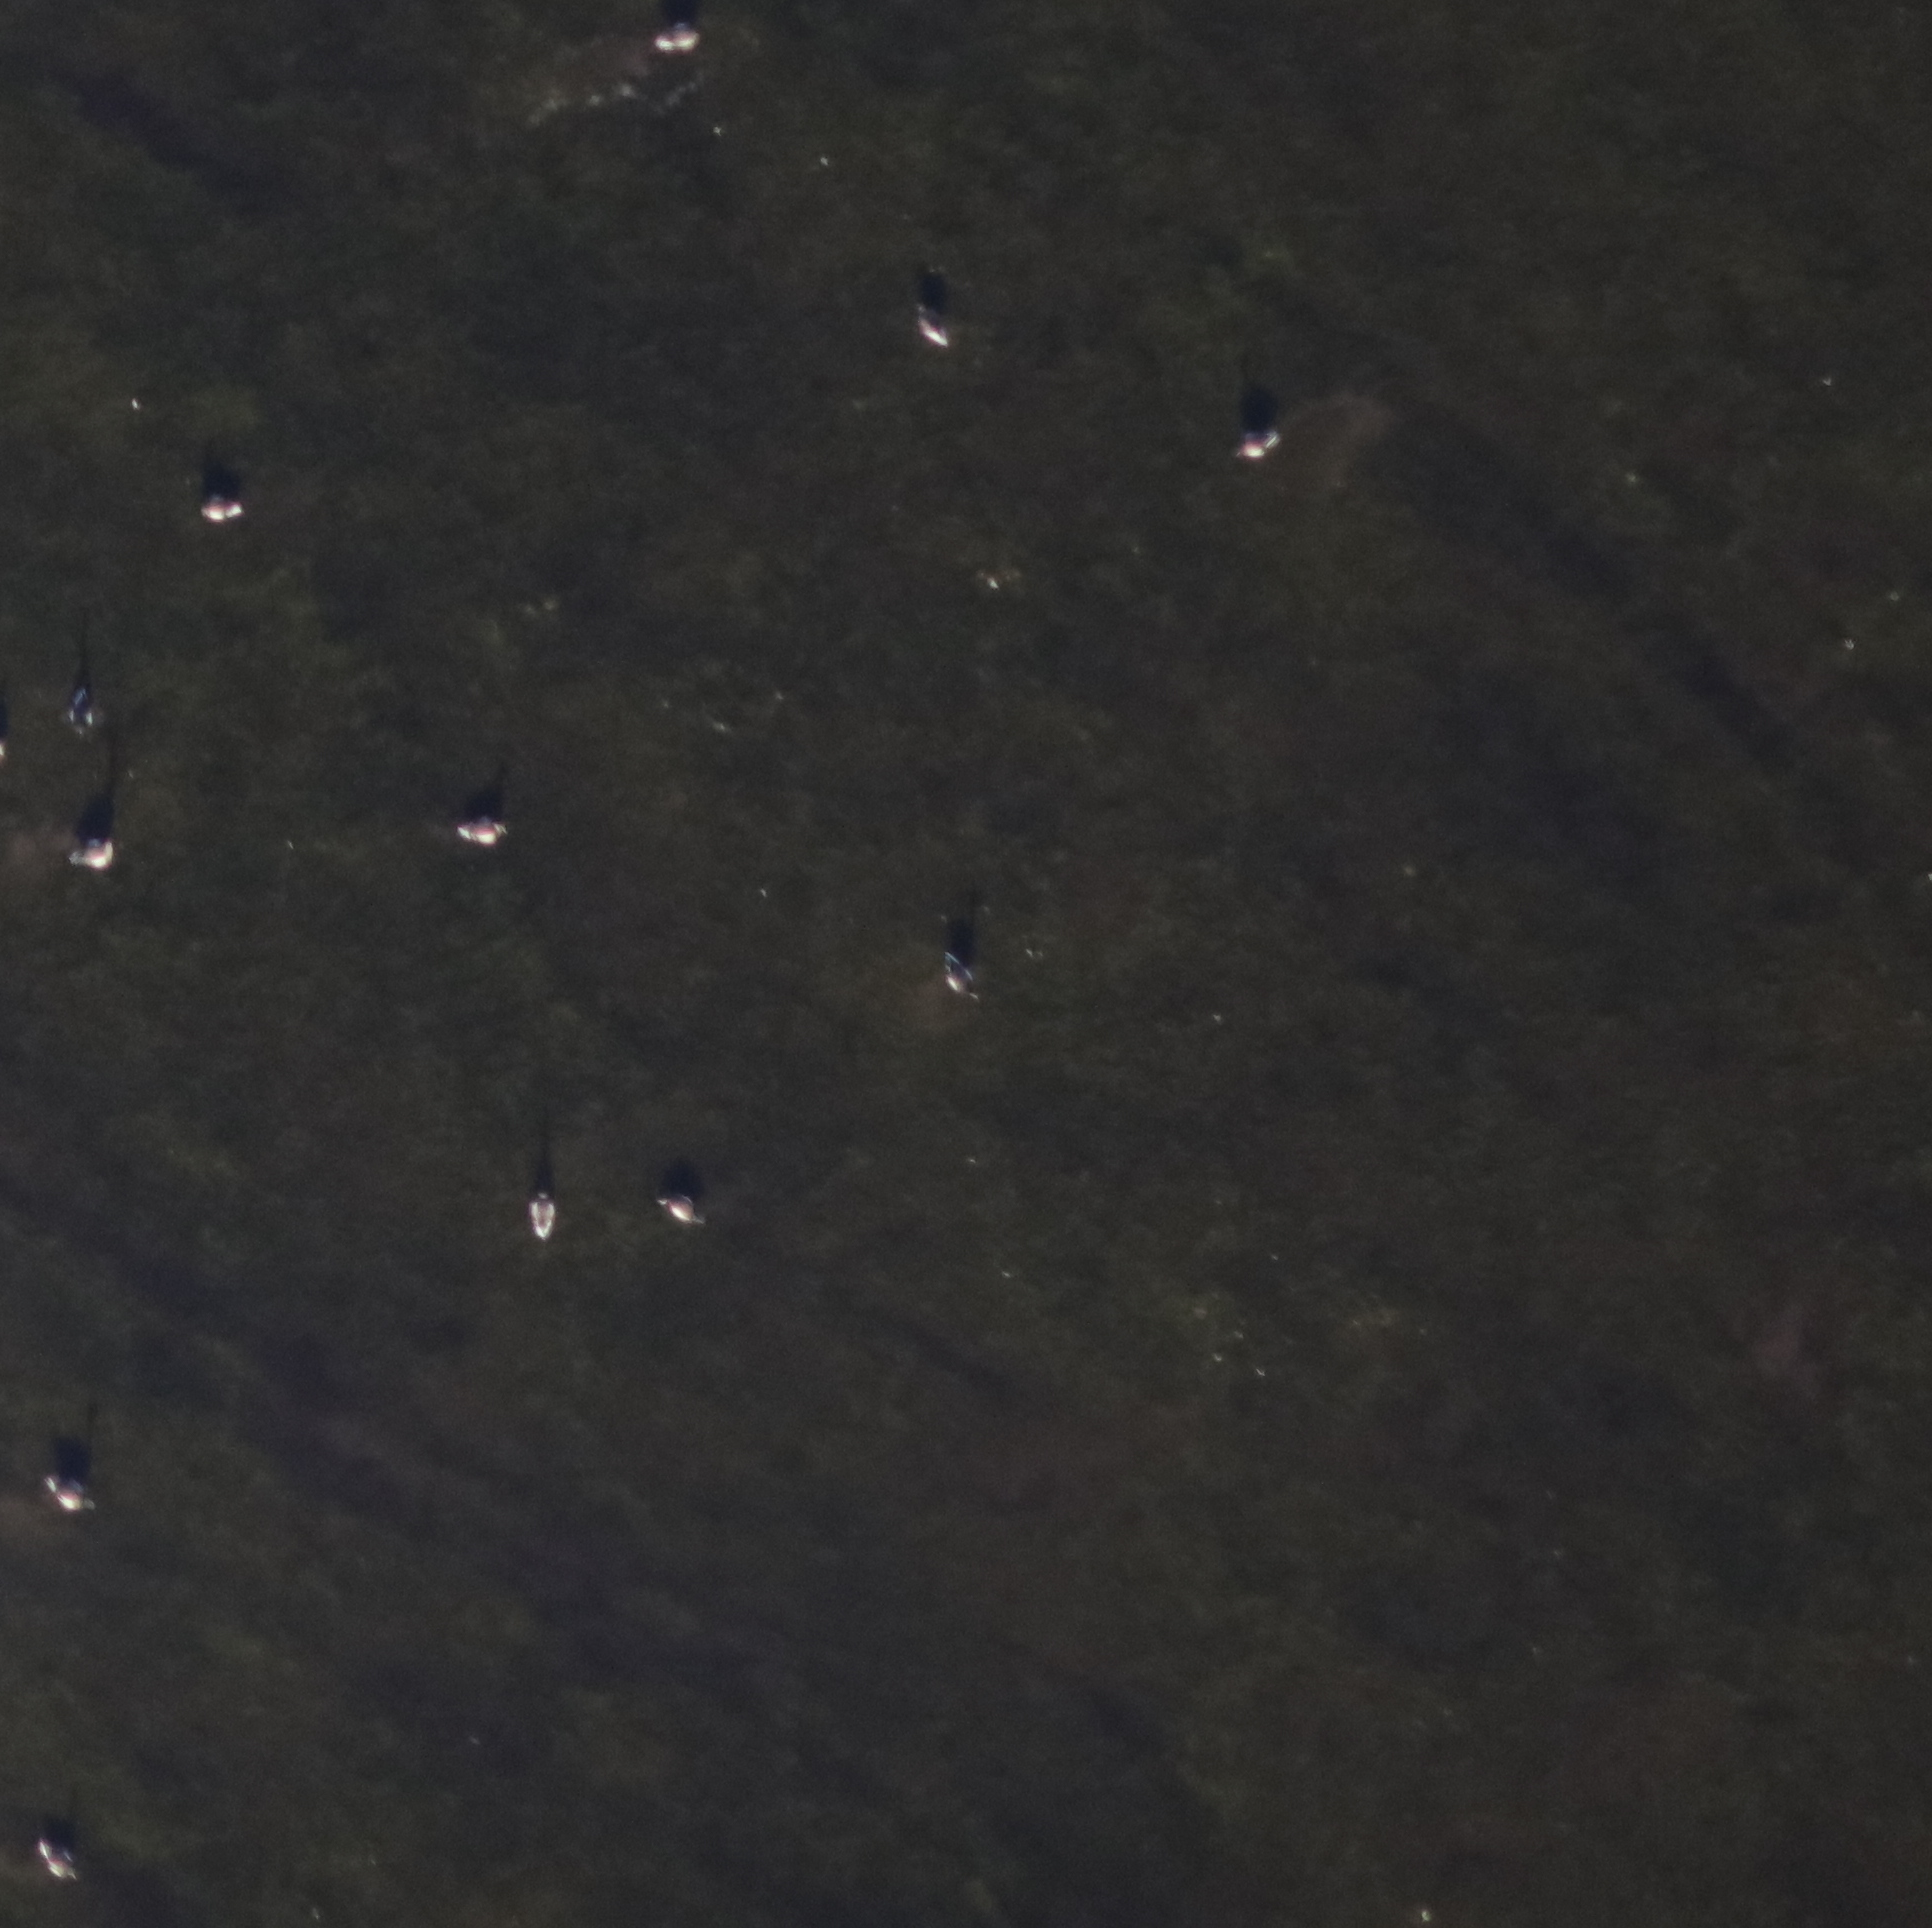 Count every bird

12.